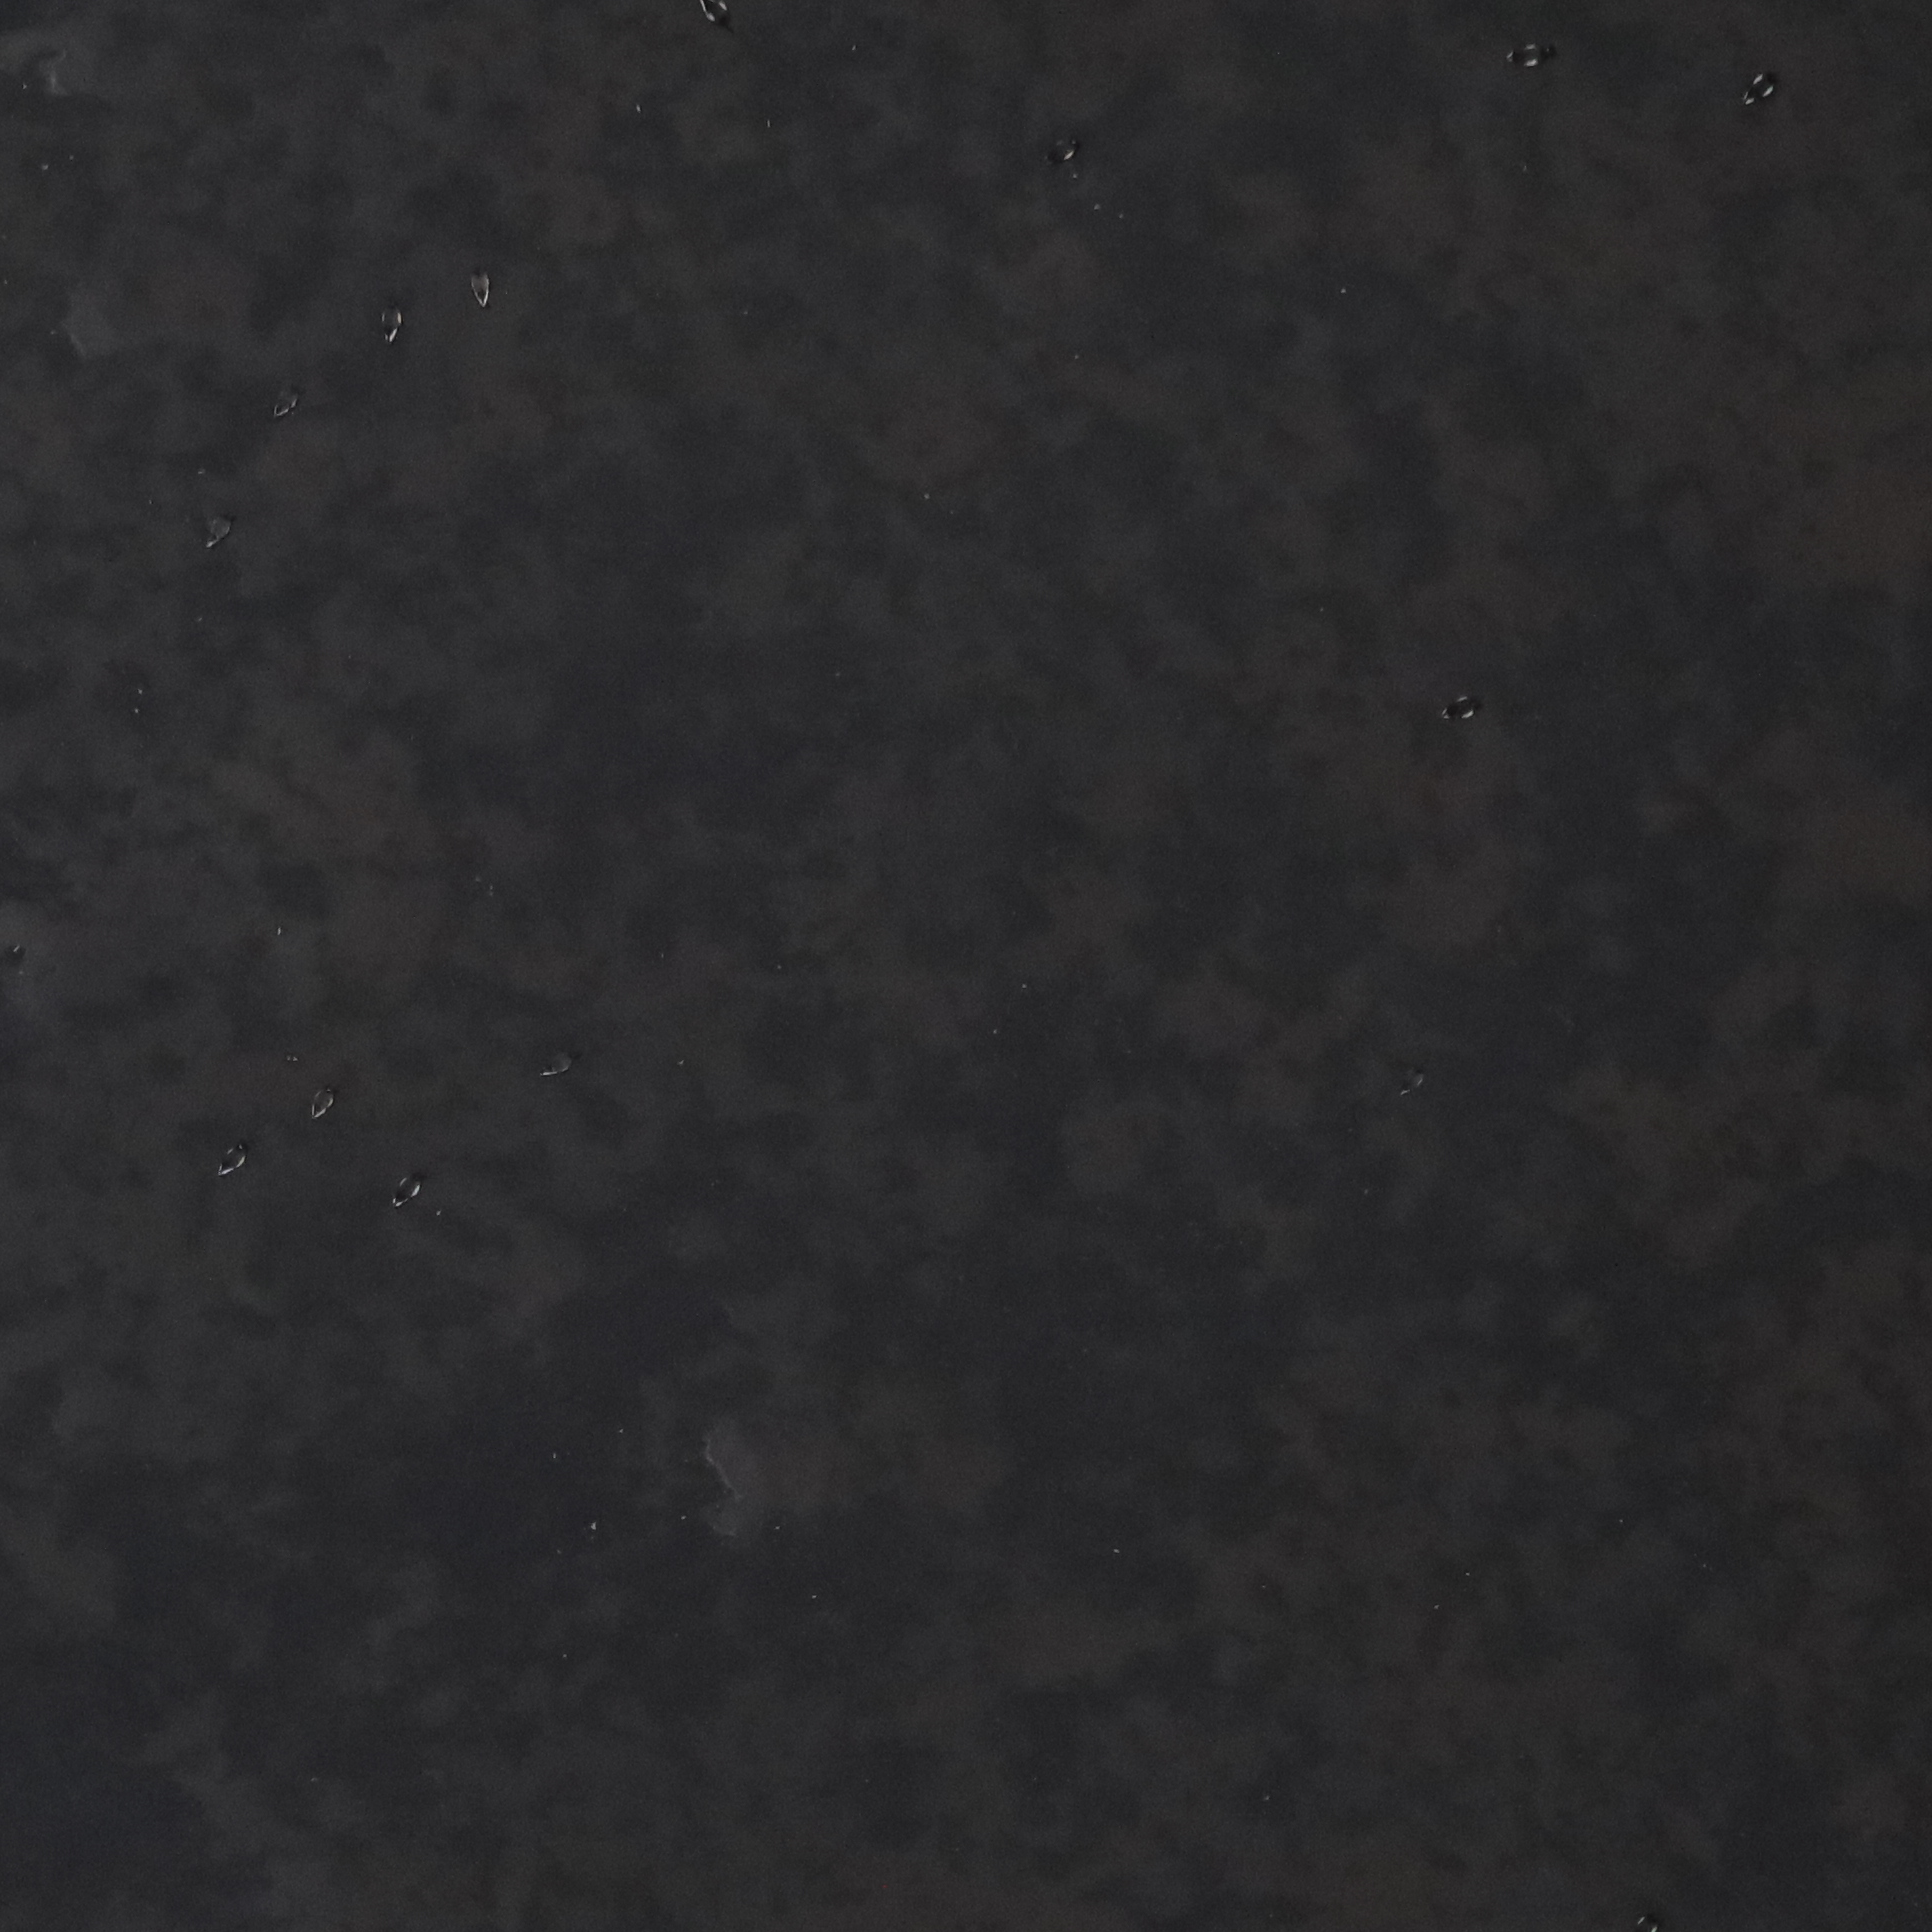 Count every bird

15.